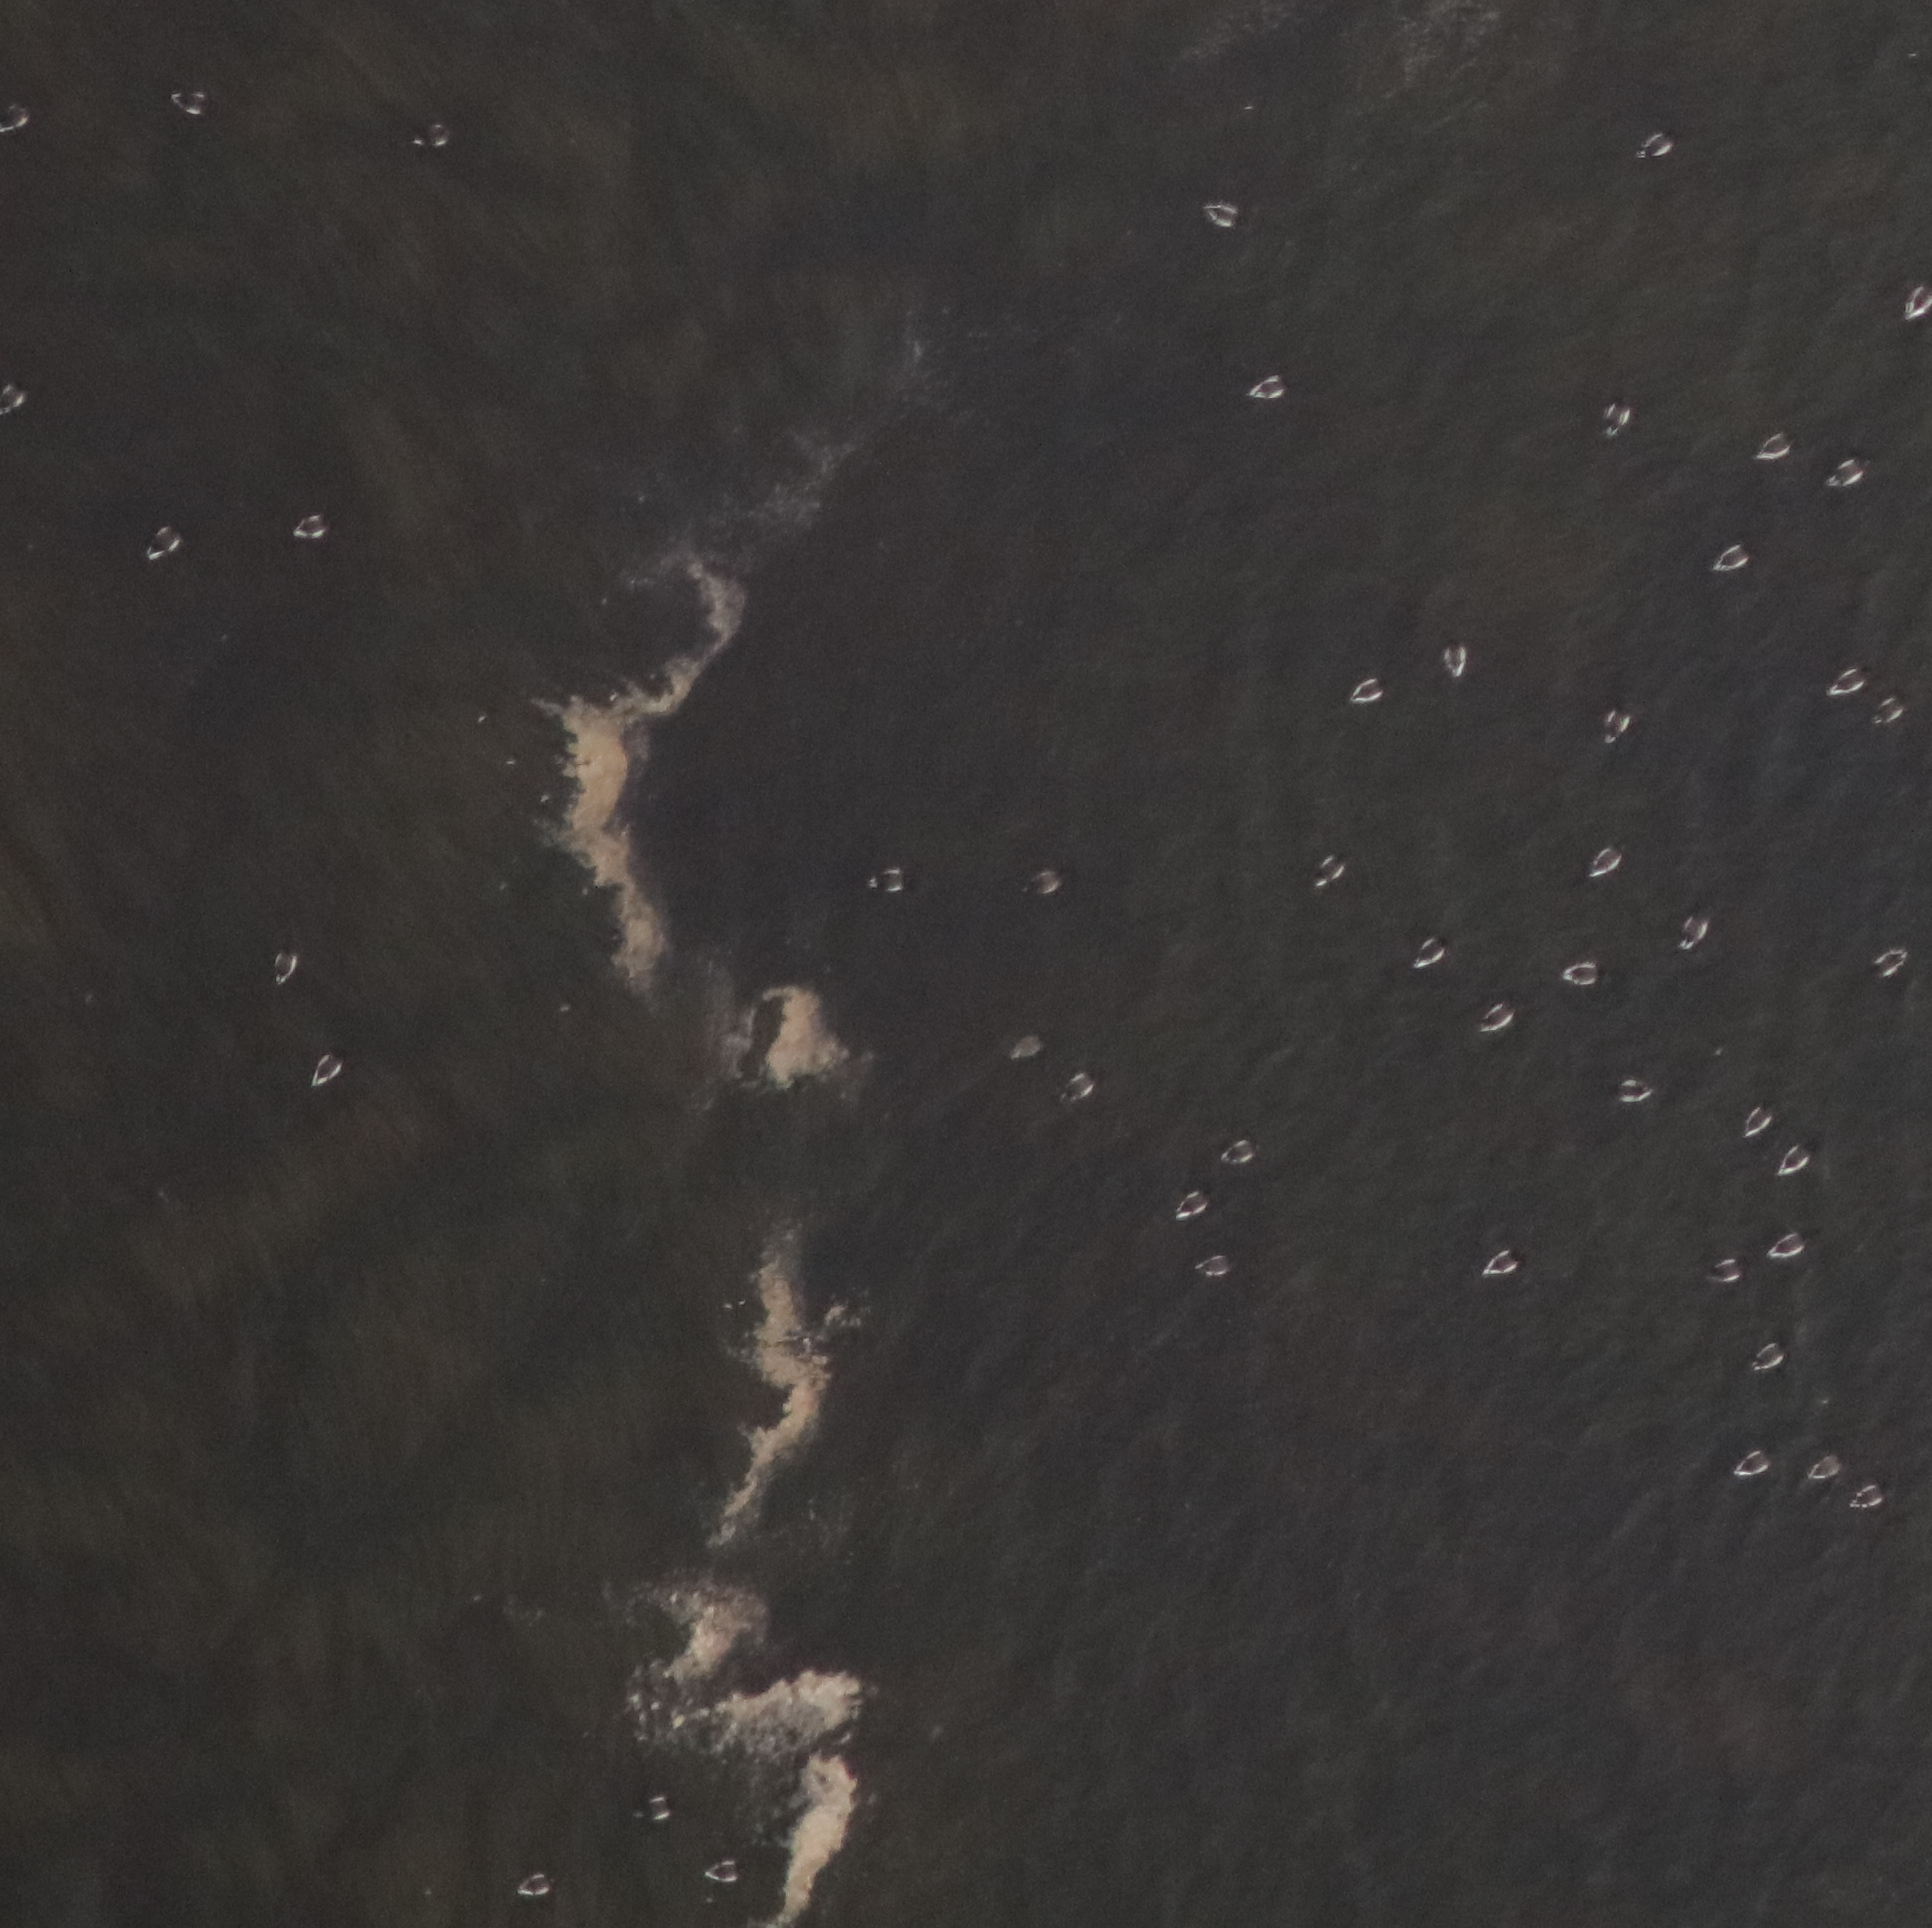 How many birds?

48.